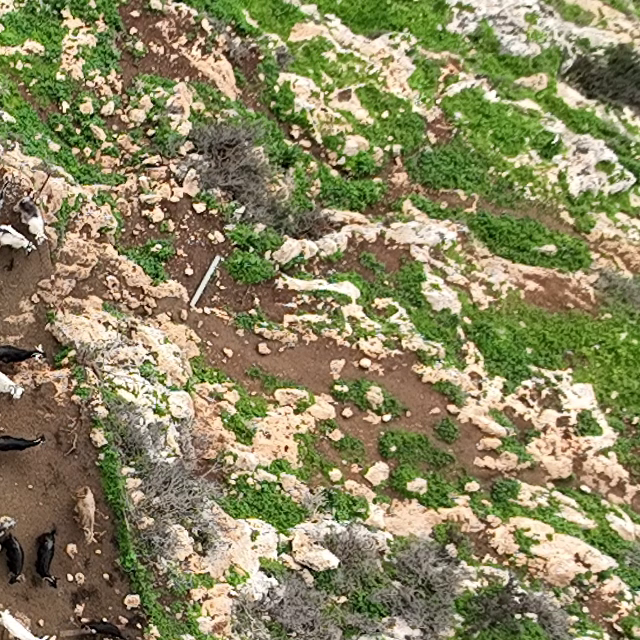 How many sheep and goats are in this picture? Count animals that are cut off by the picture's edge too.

12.